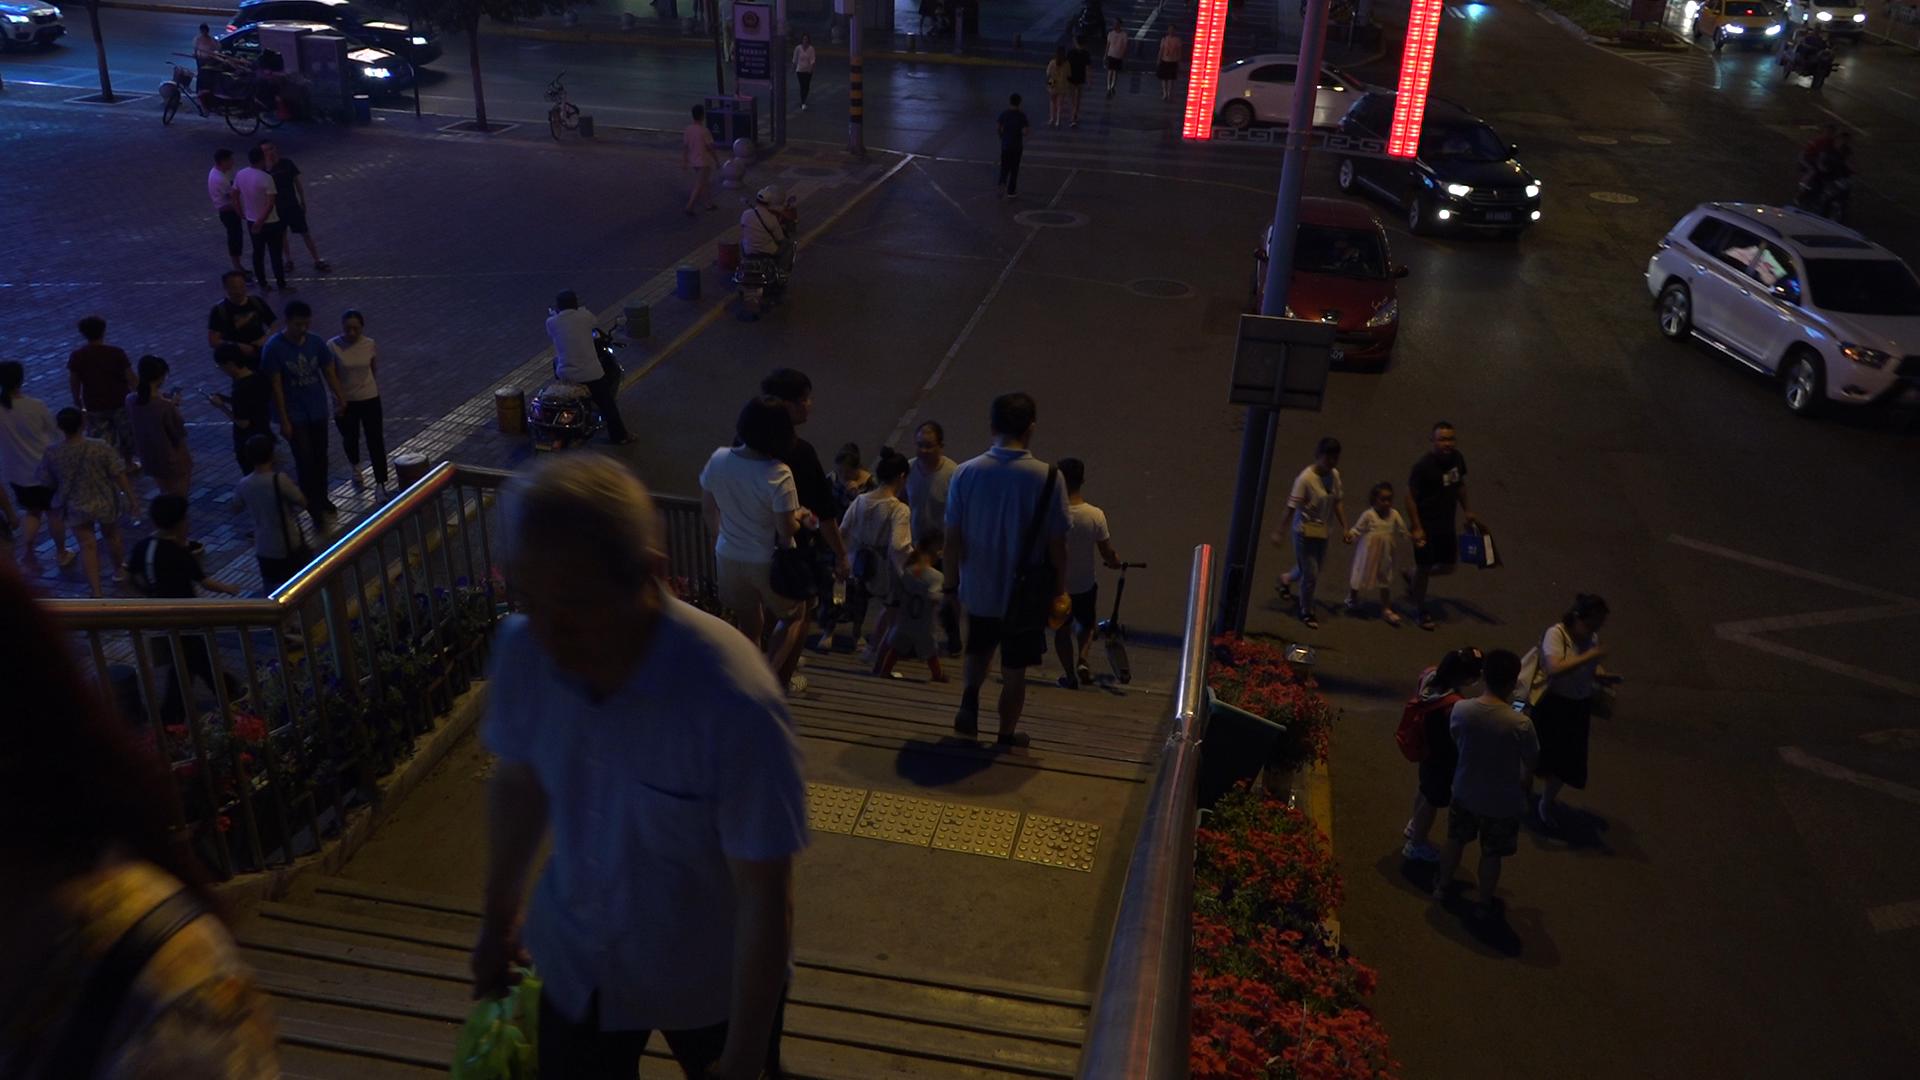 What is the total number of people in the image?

44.